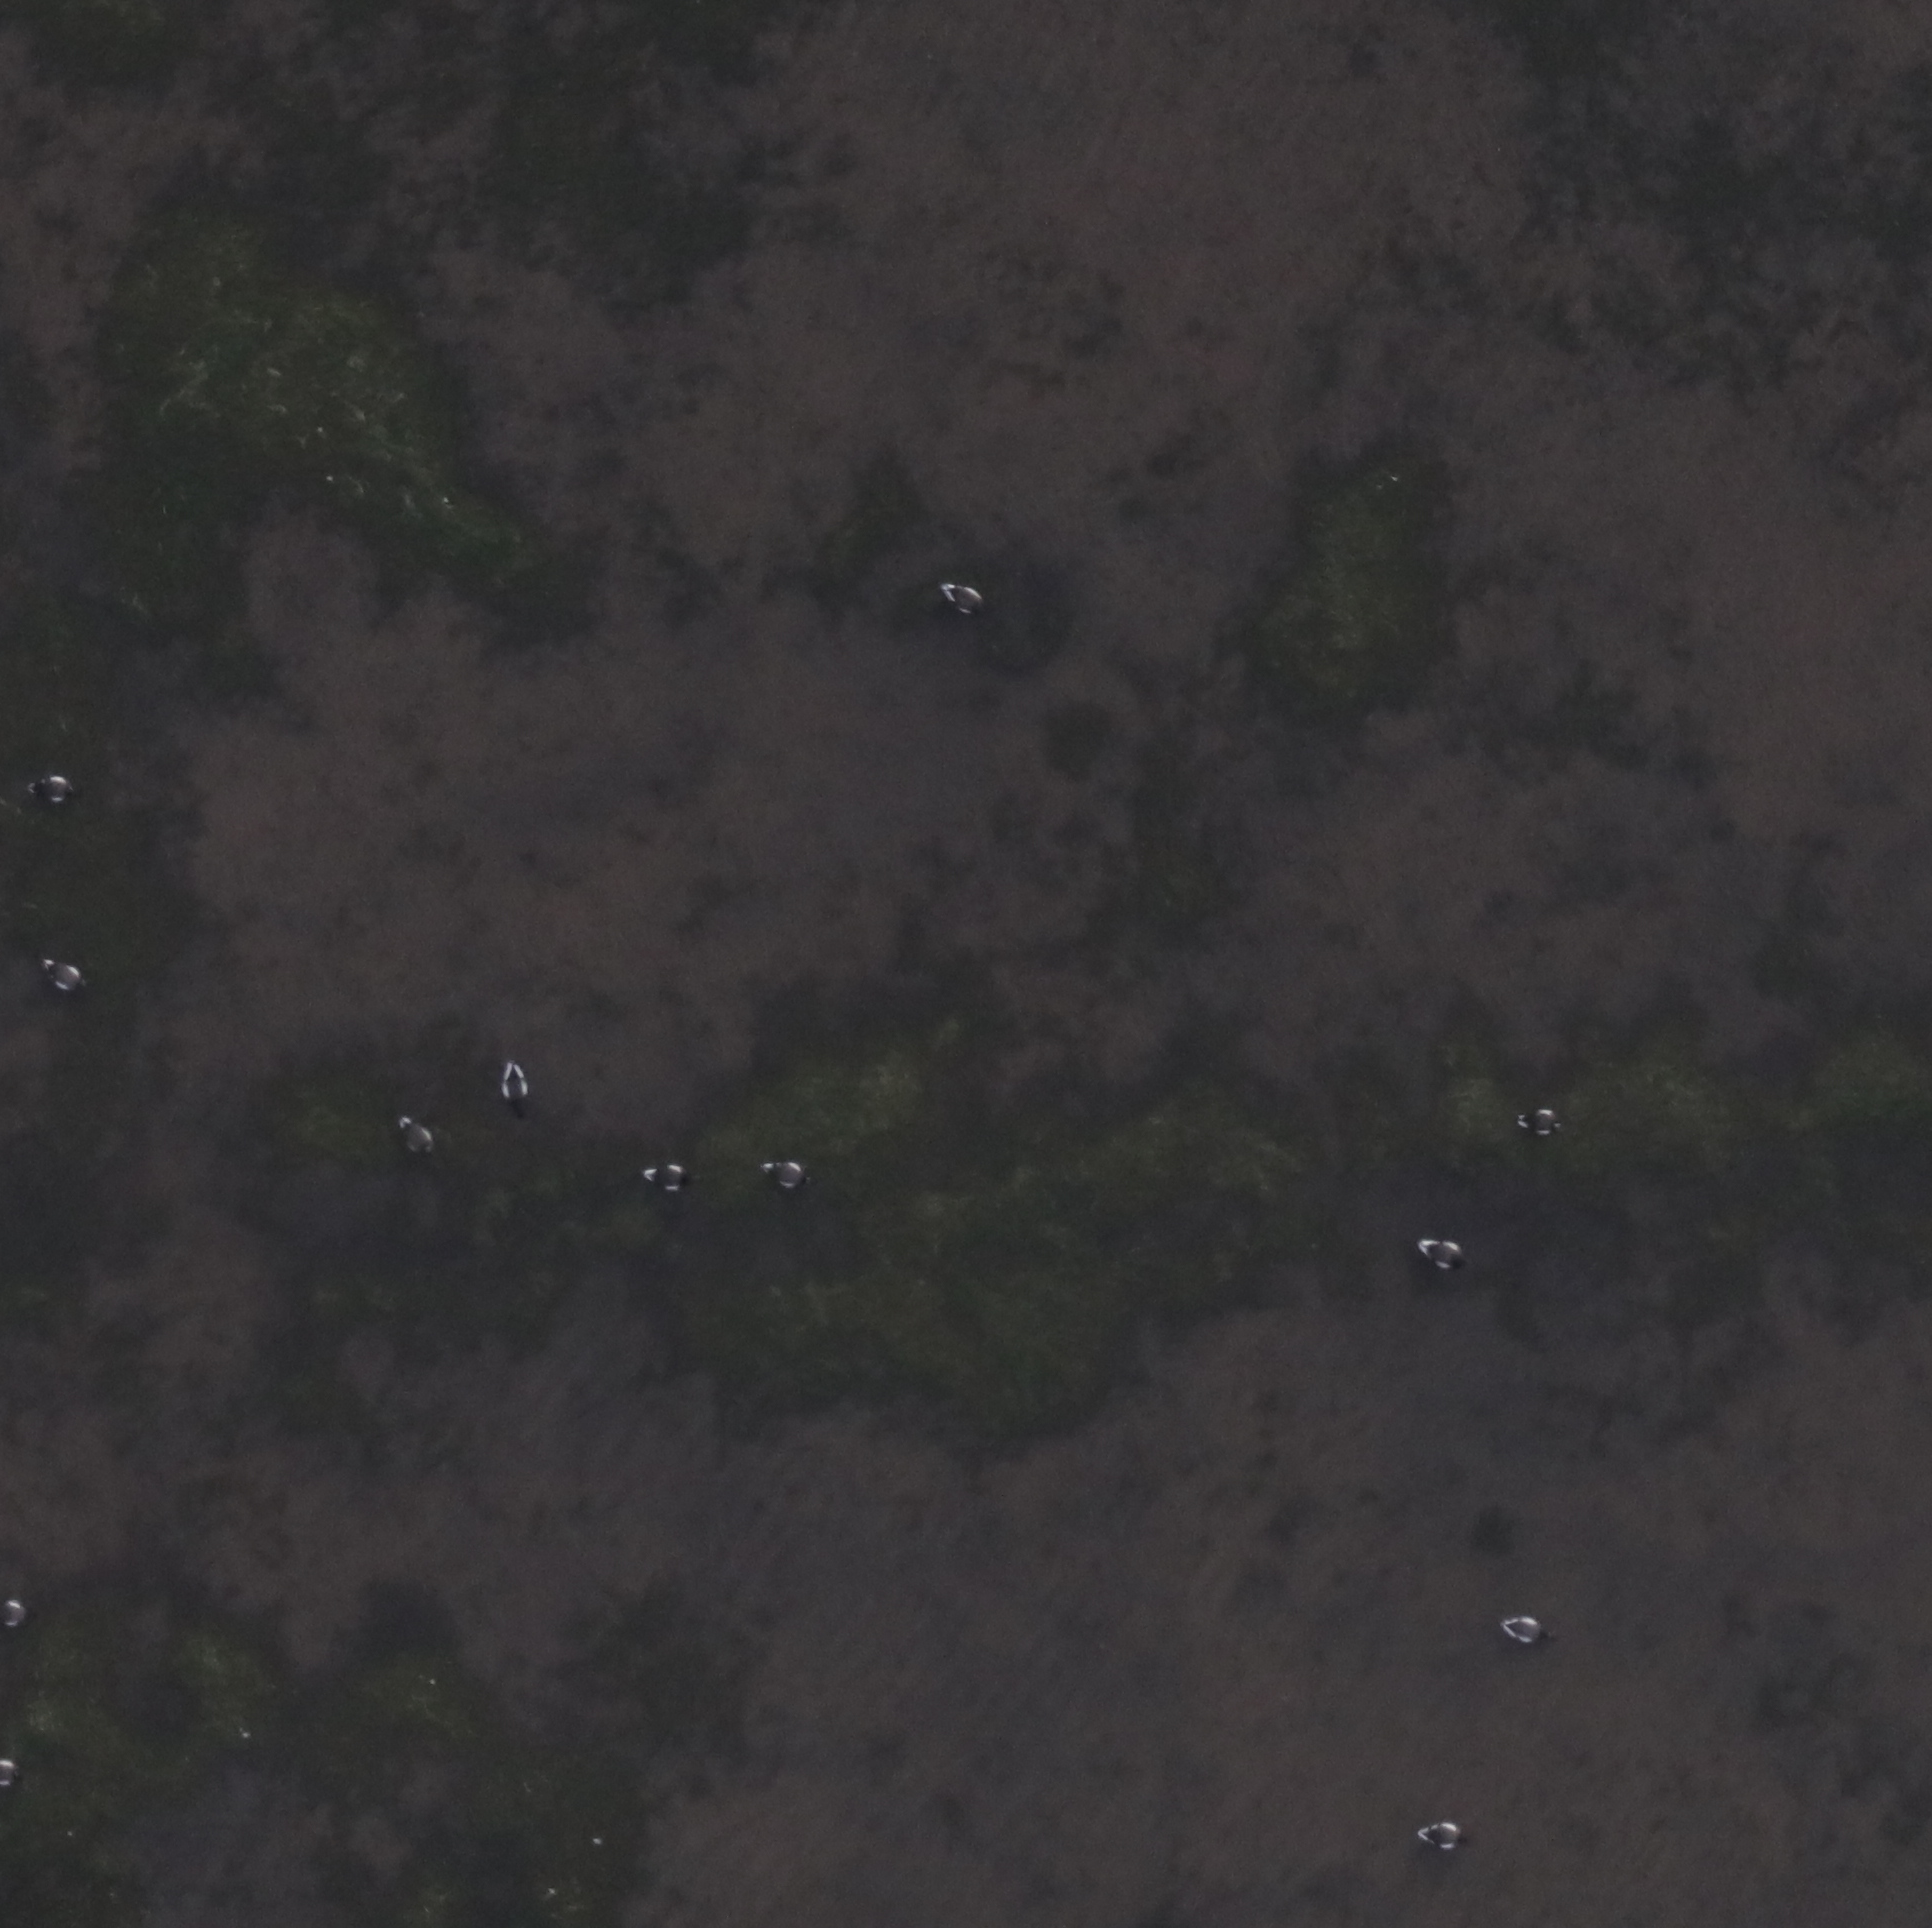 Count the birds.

13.